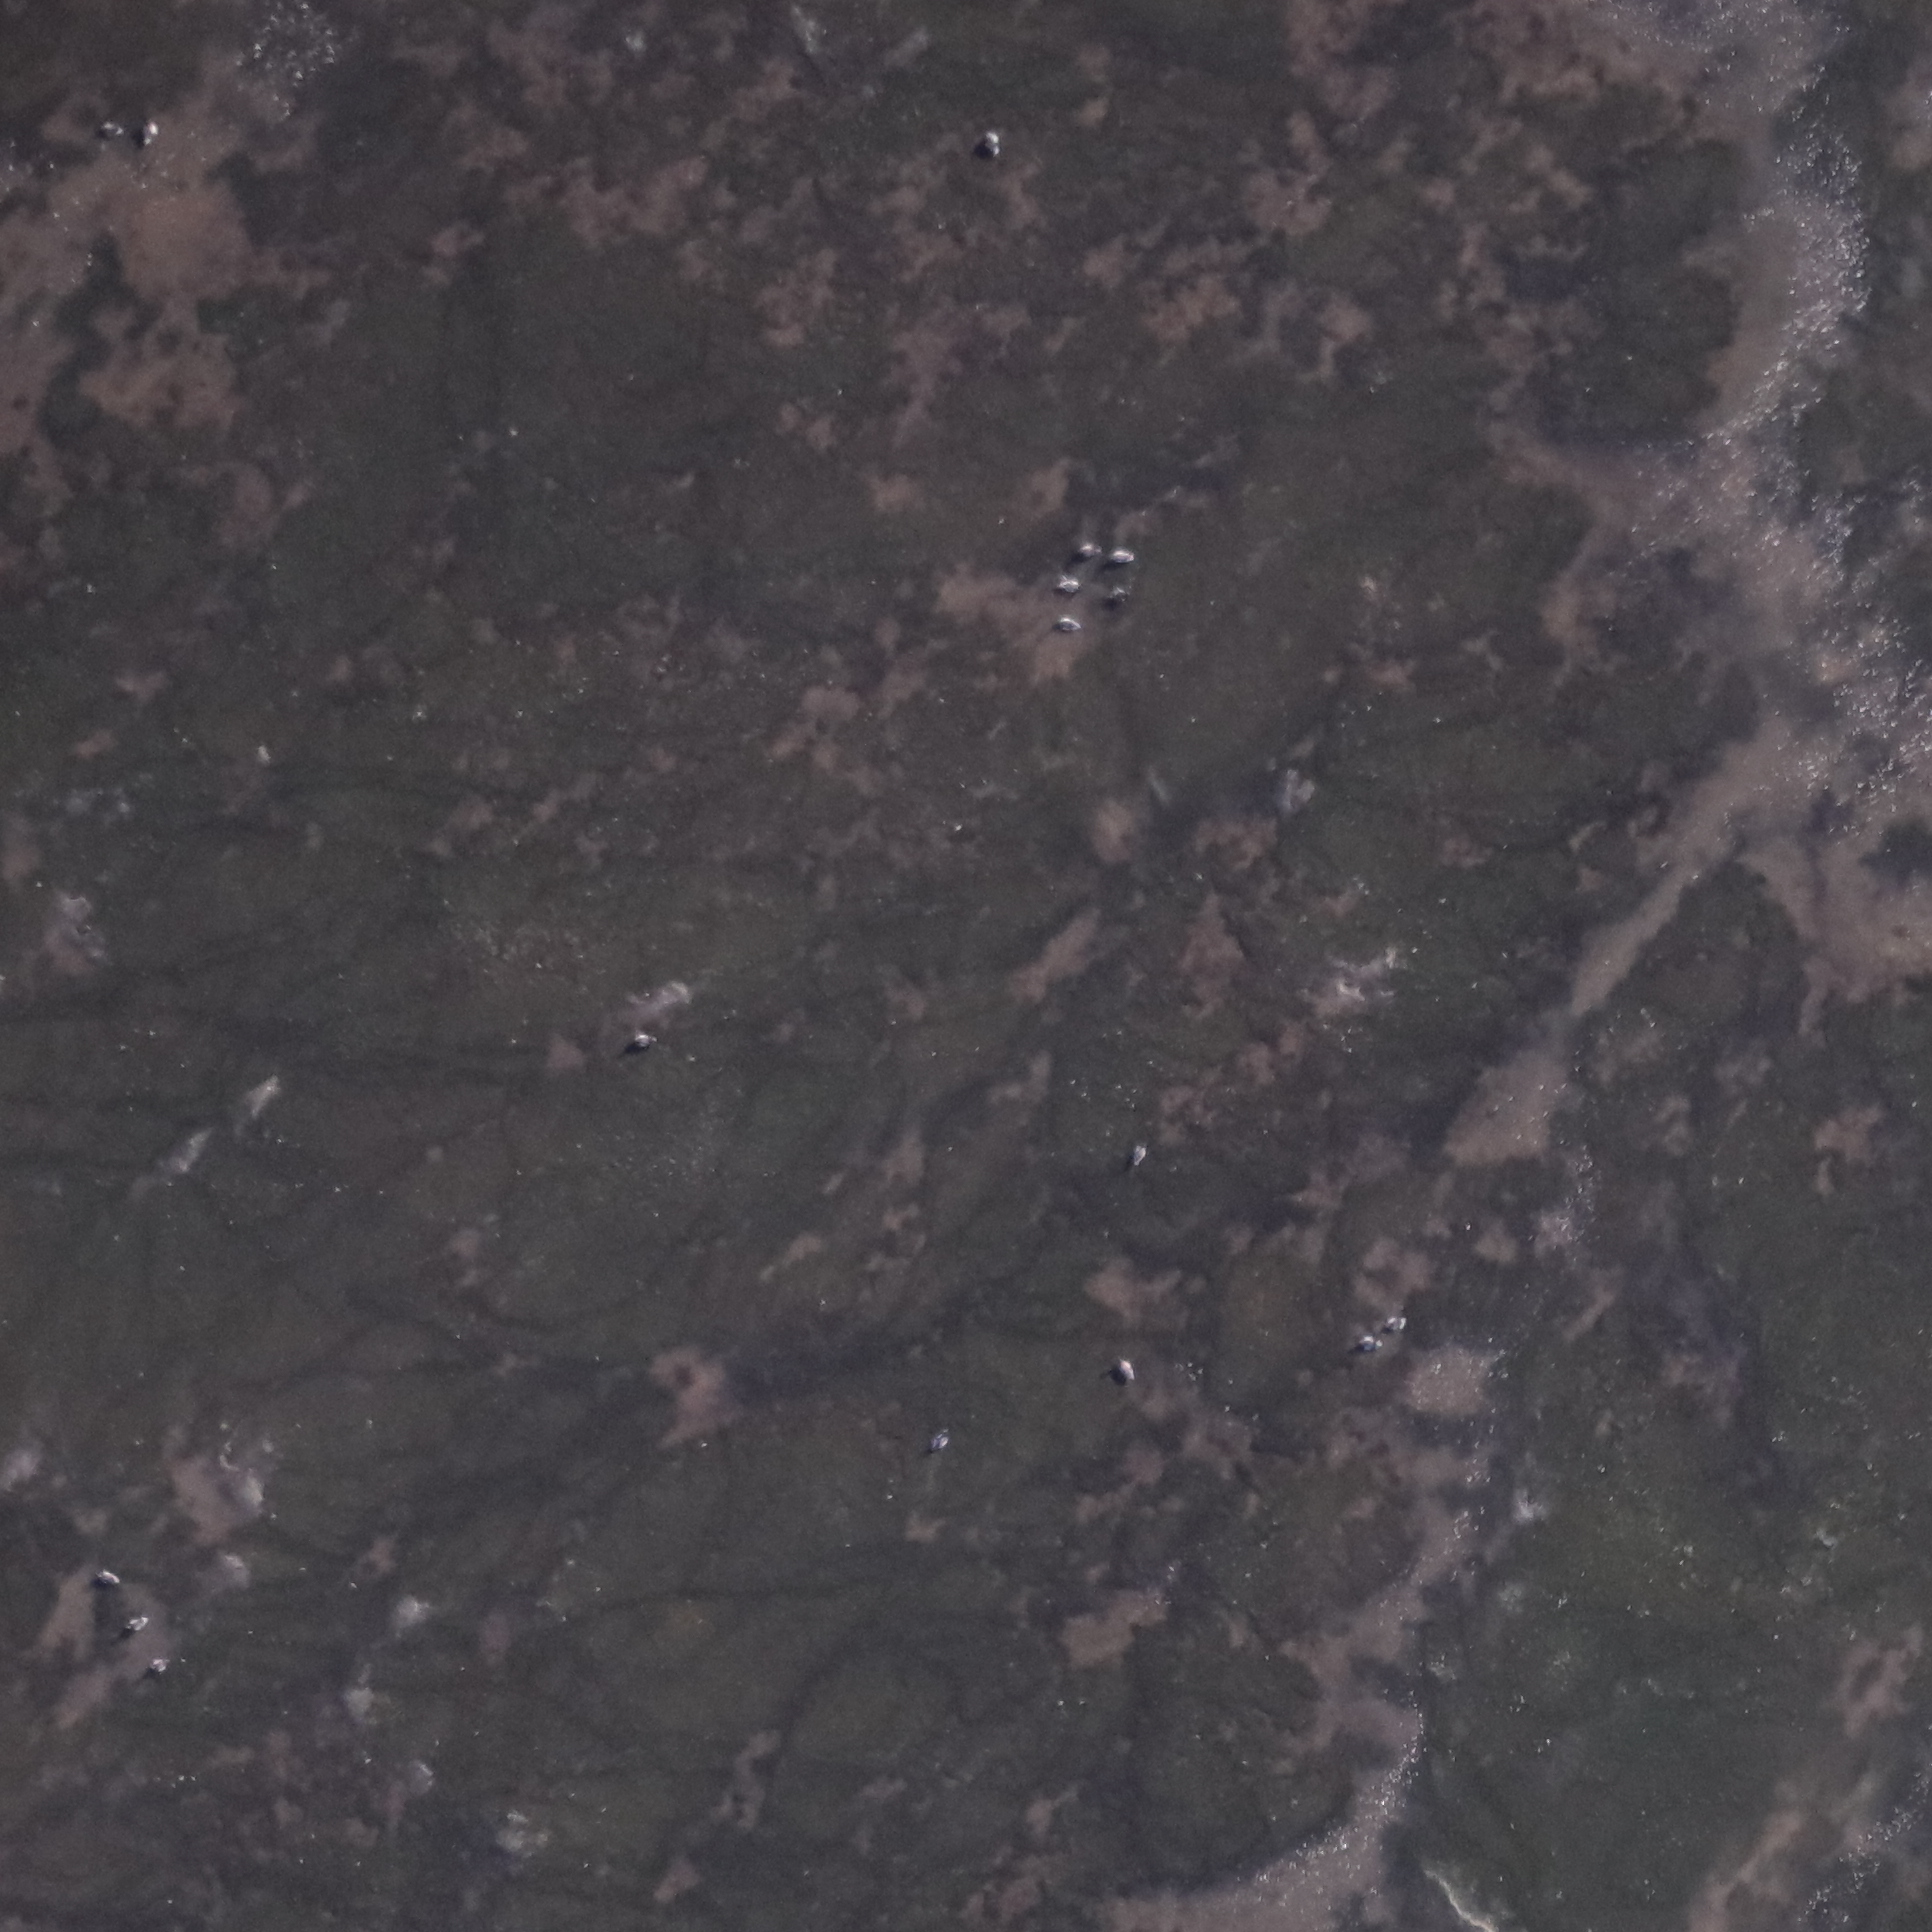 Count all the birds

17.